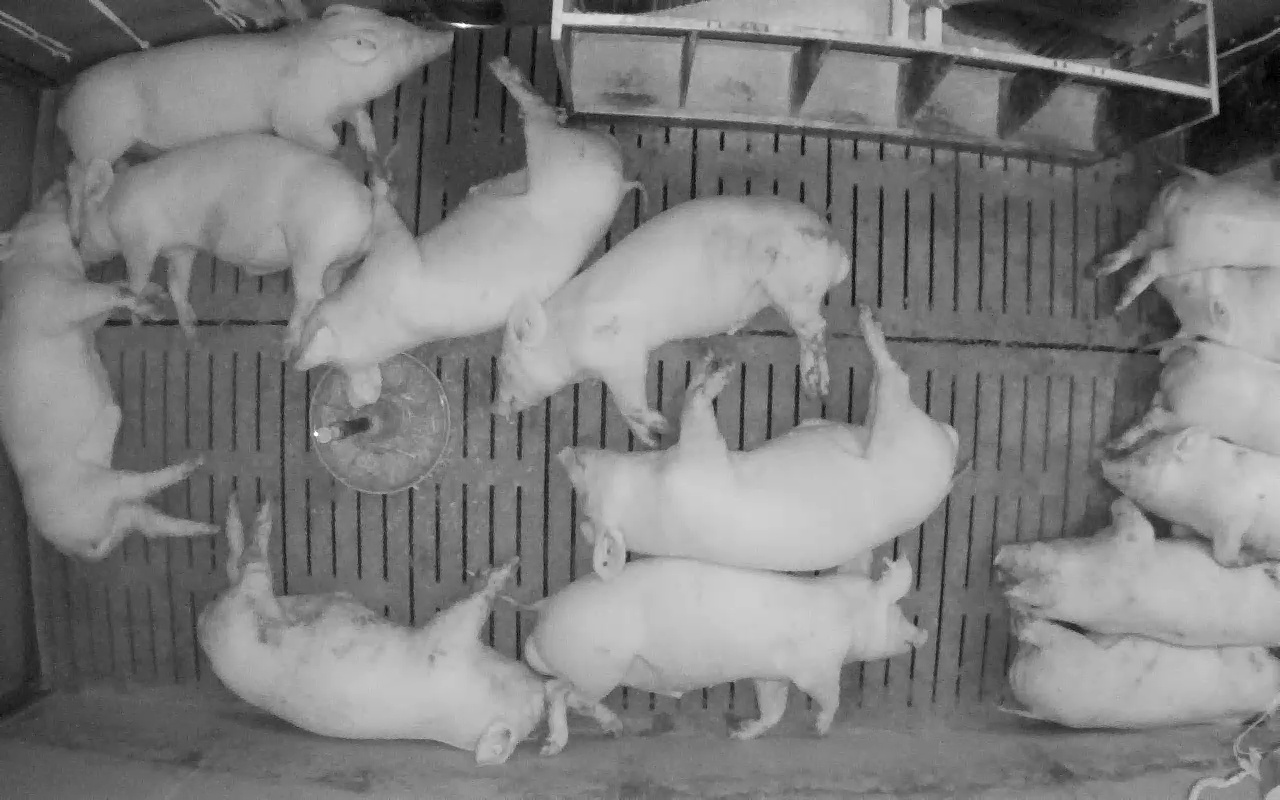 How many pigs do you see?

14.